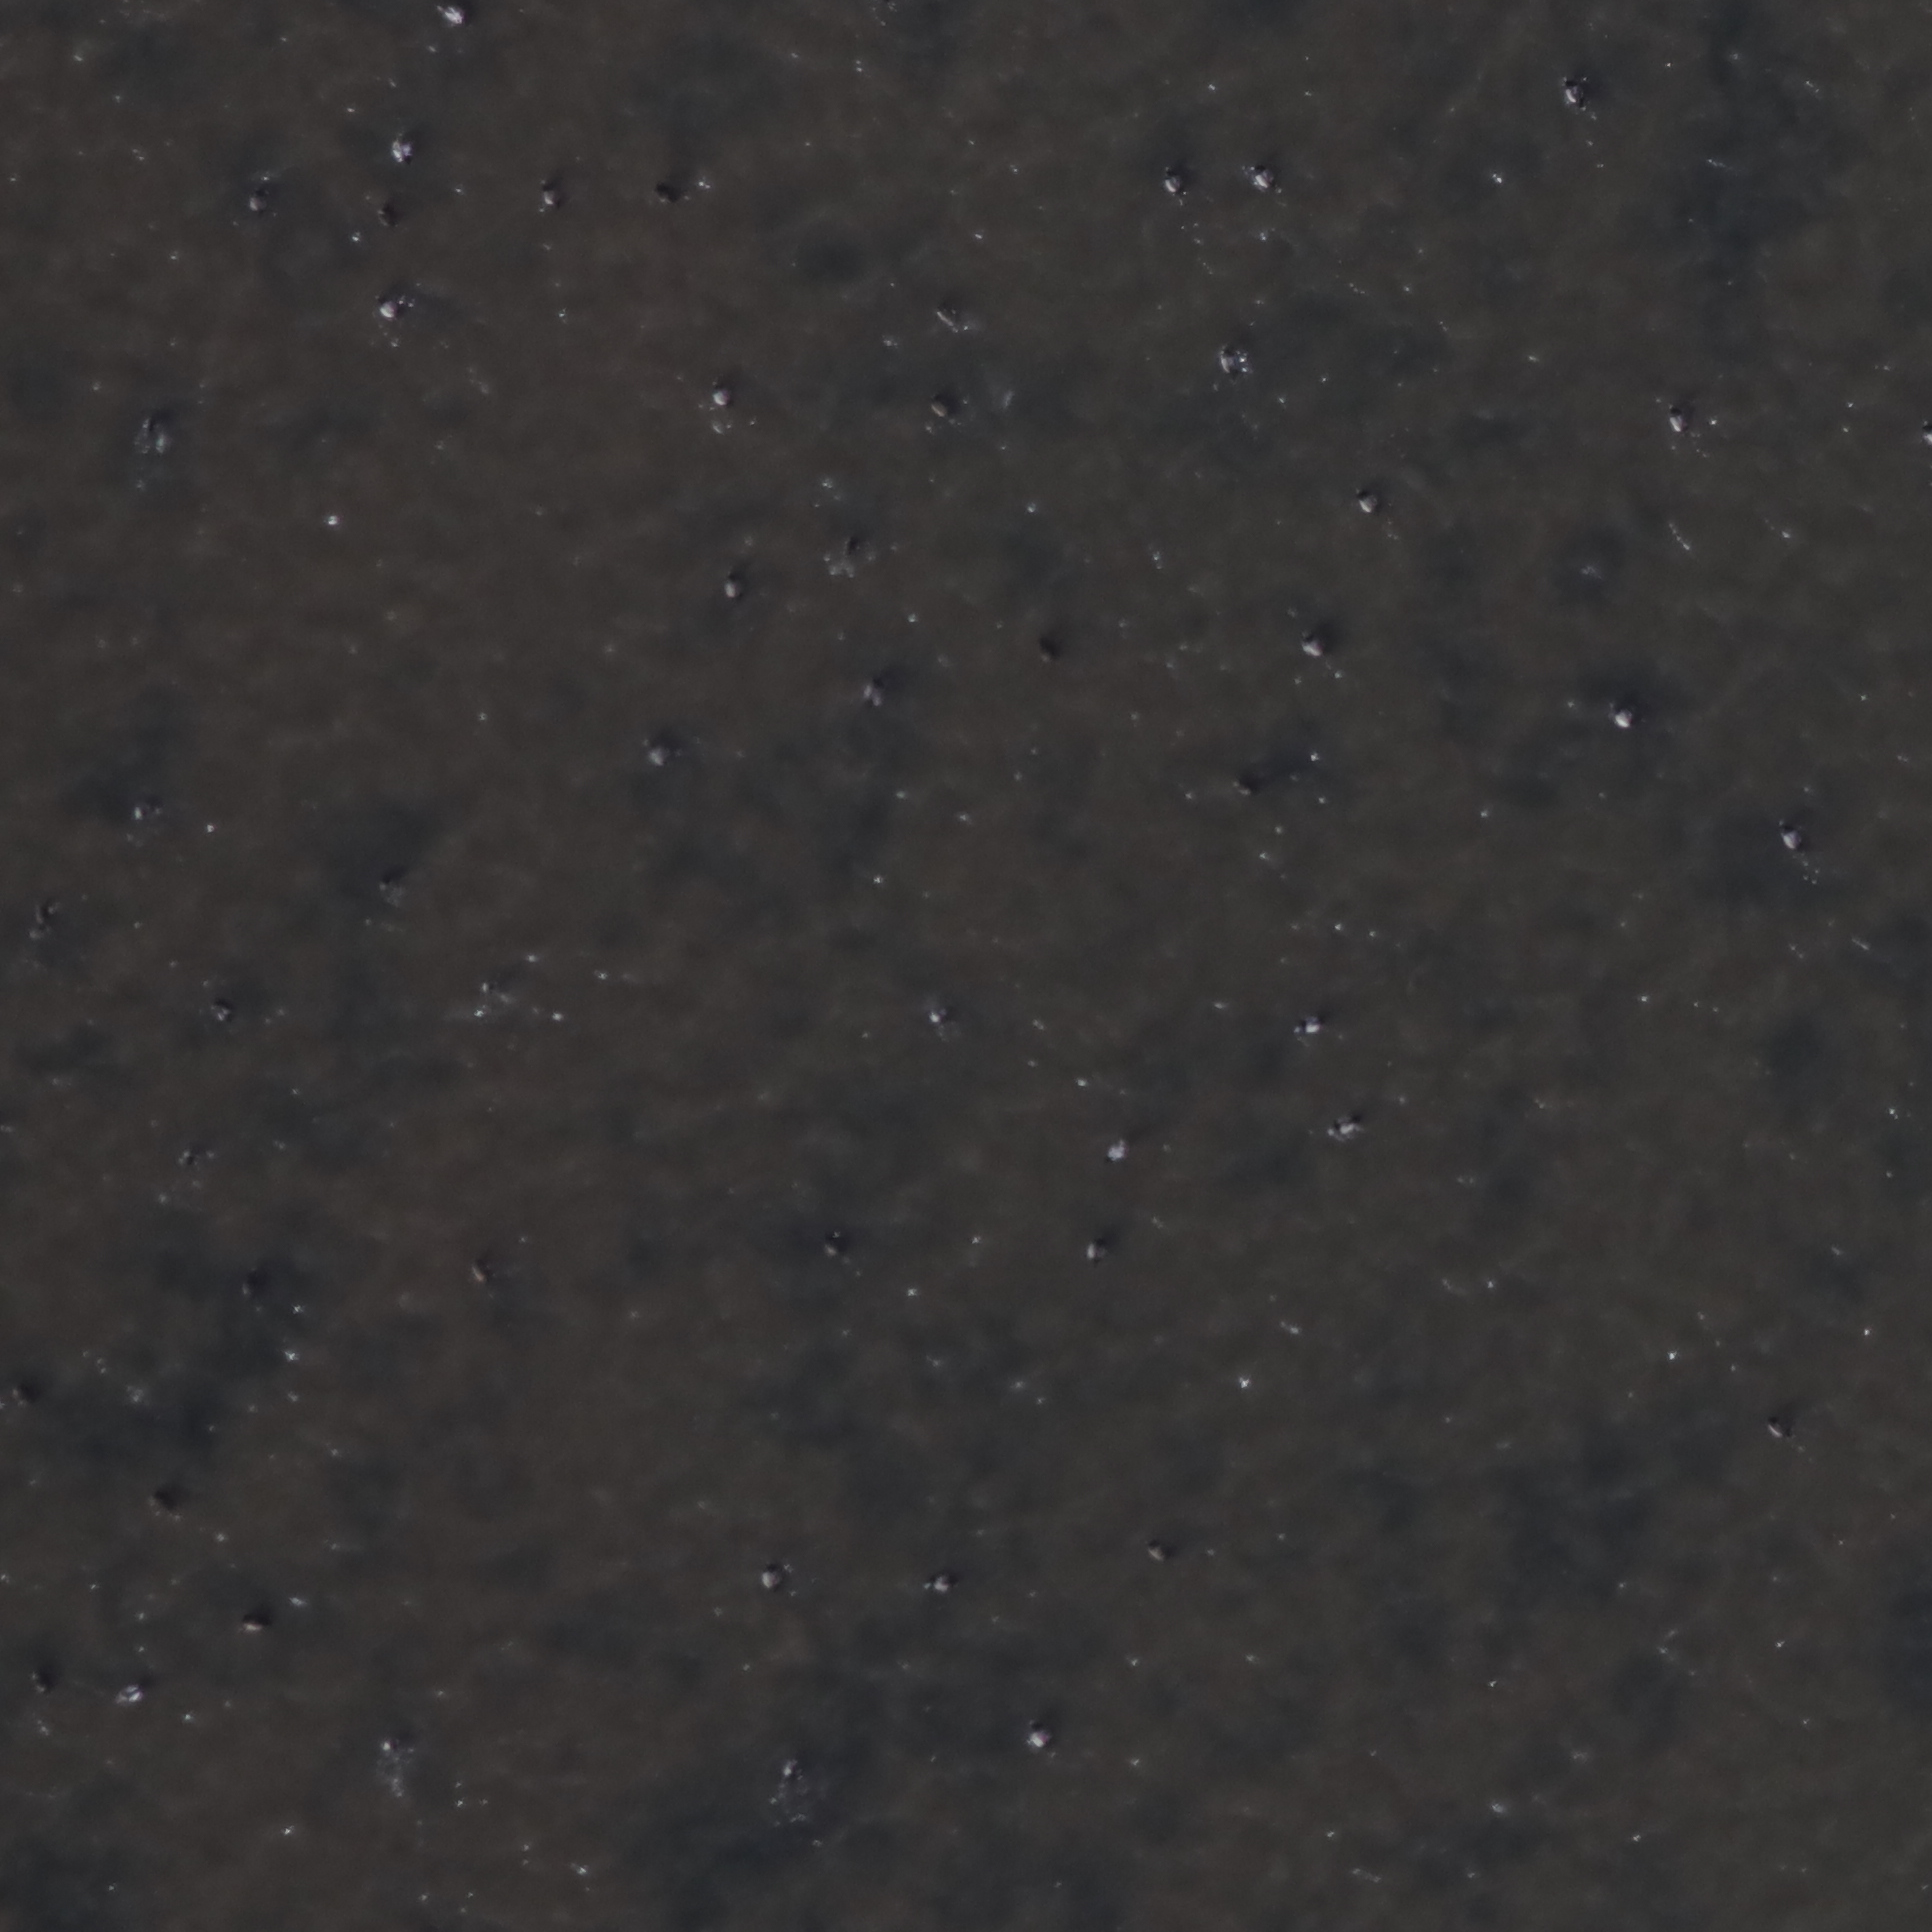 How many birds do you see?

50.